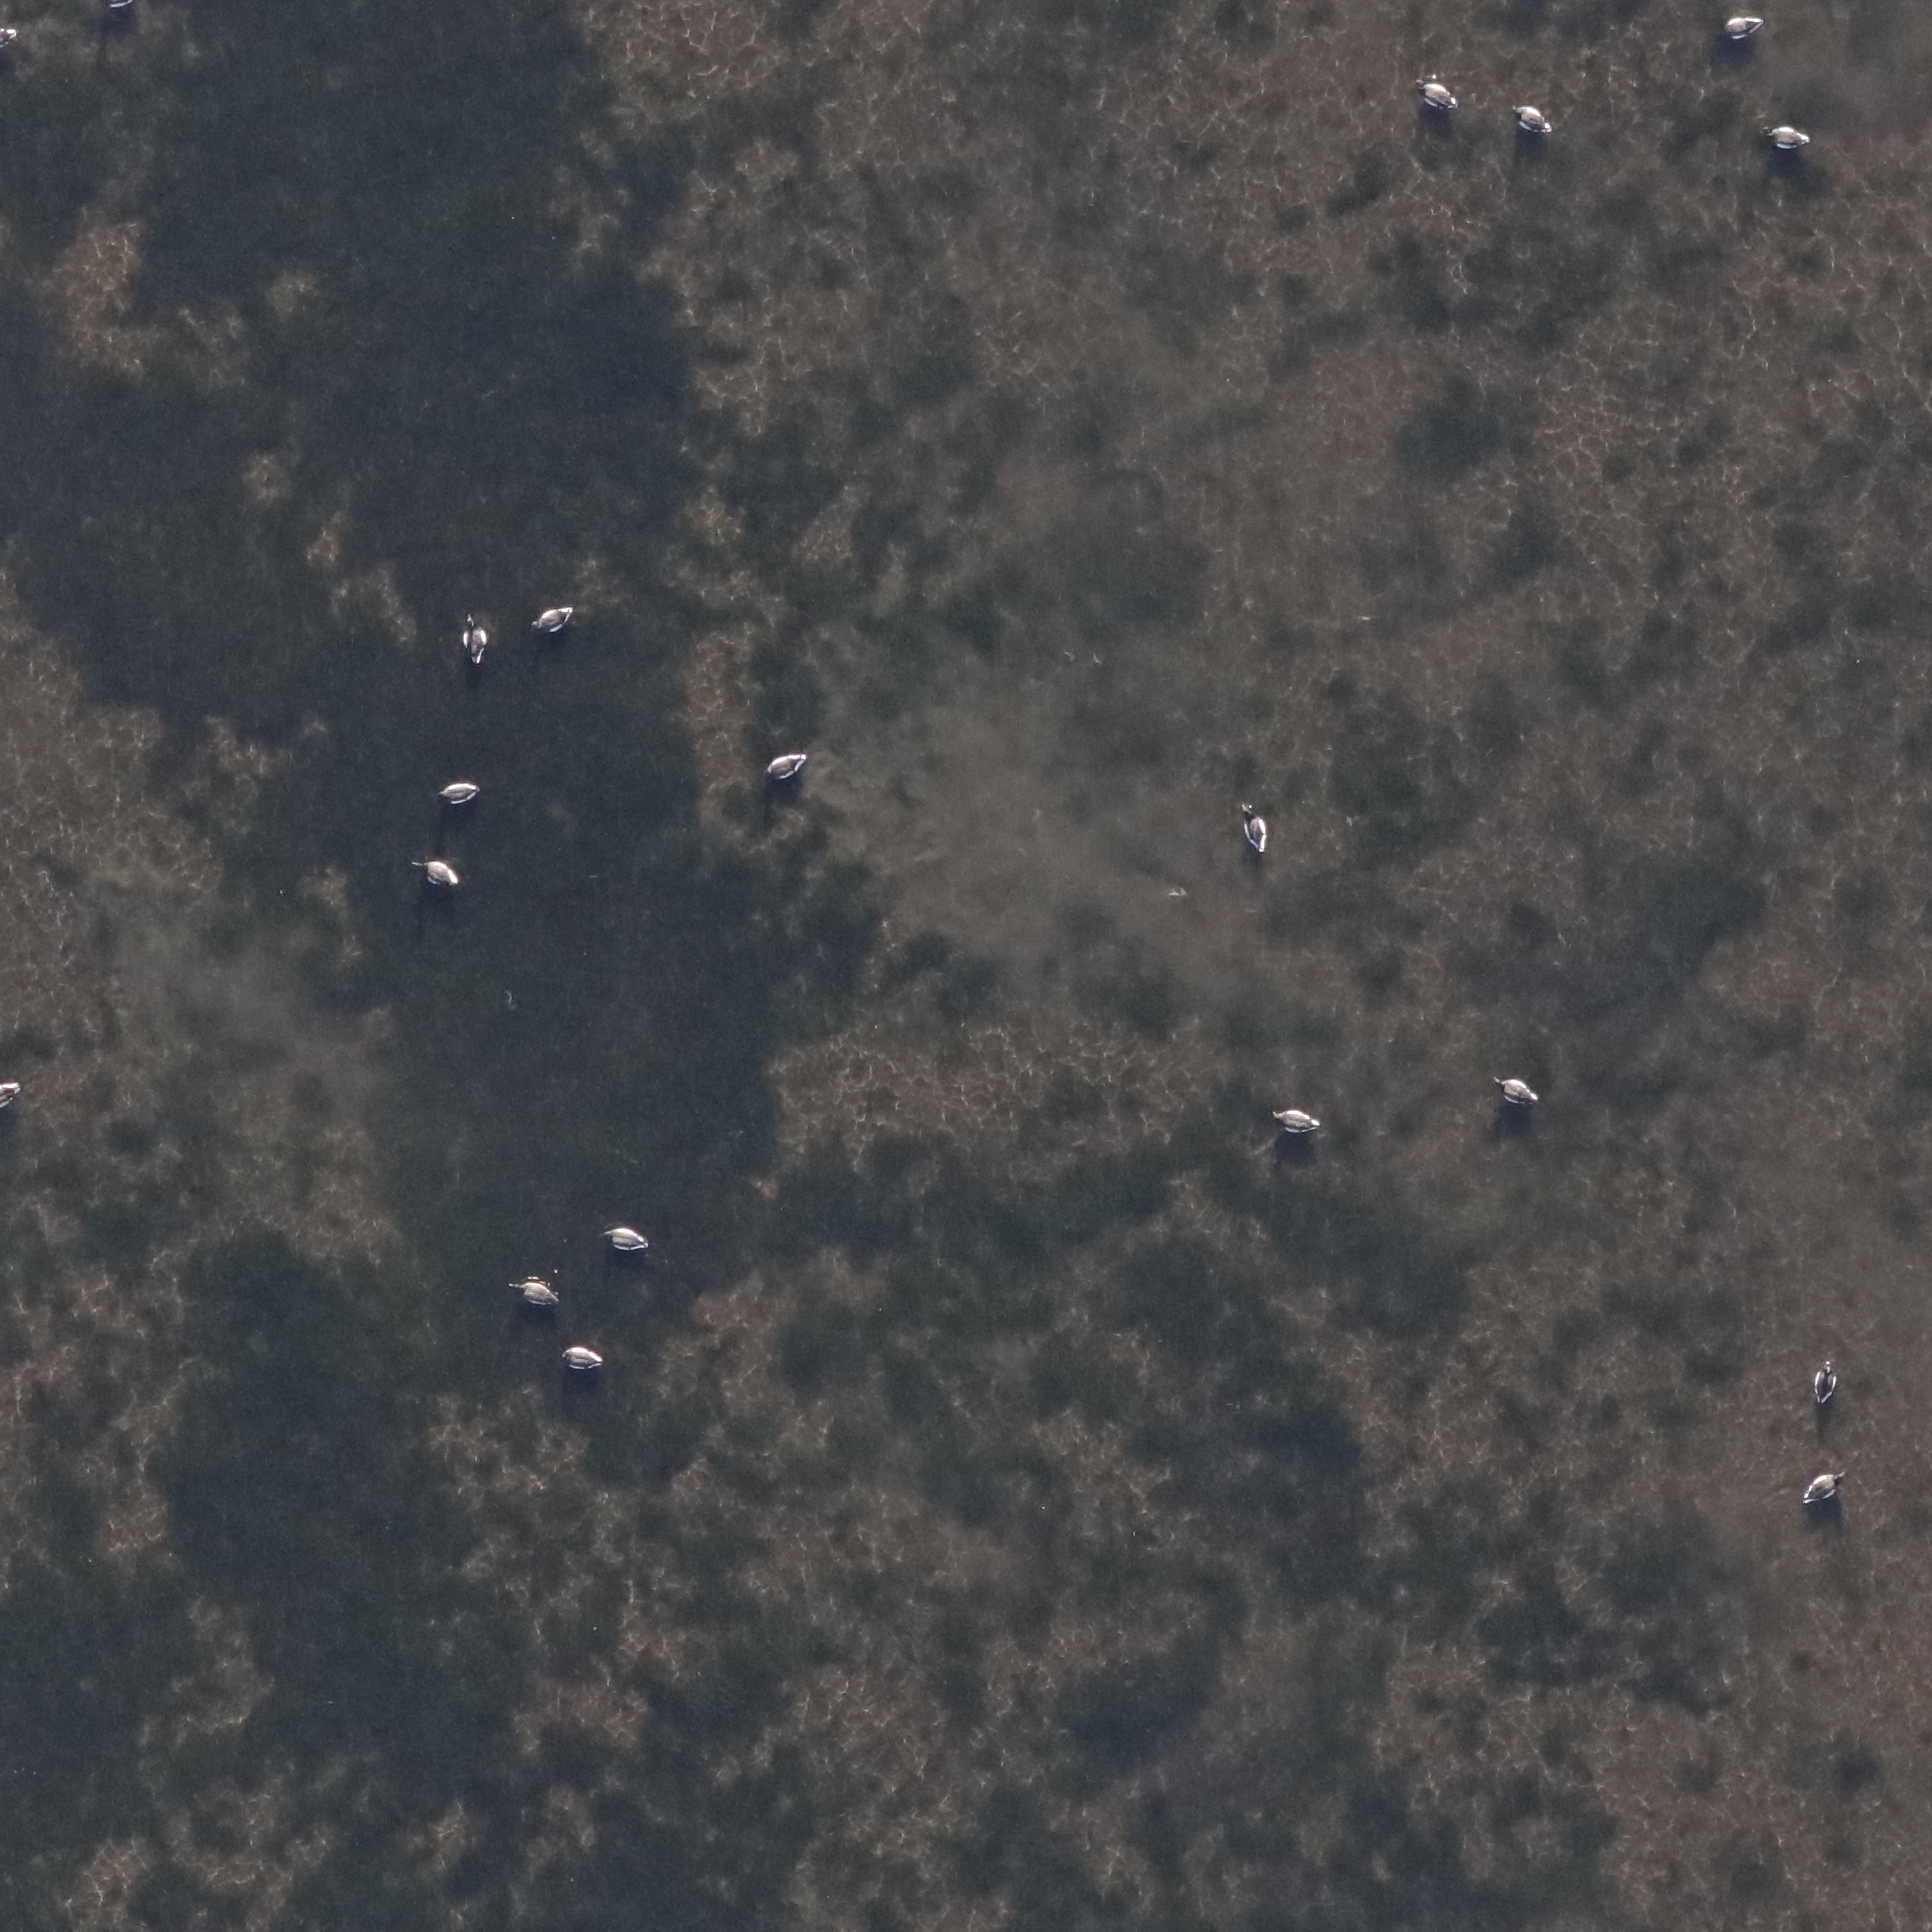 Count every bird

18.